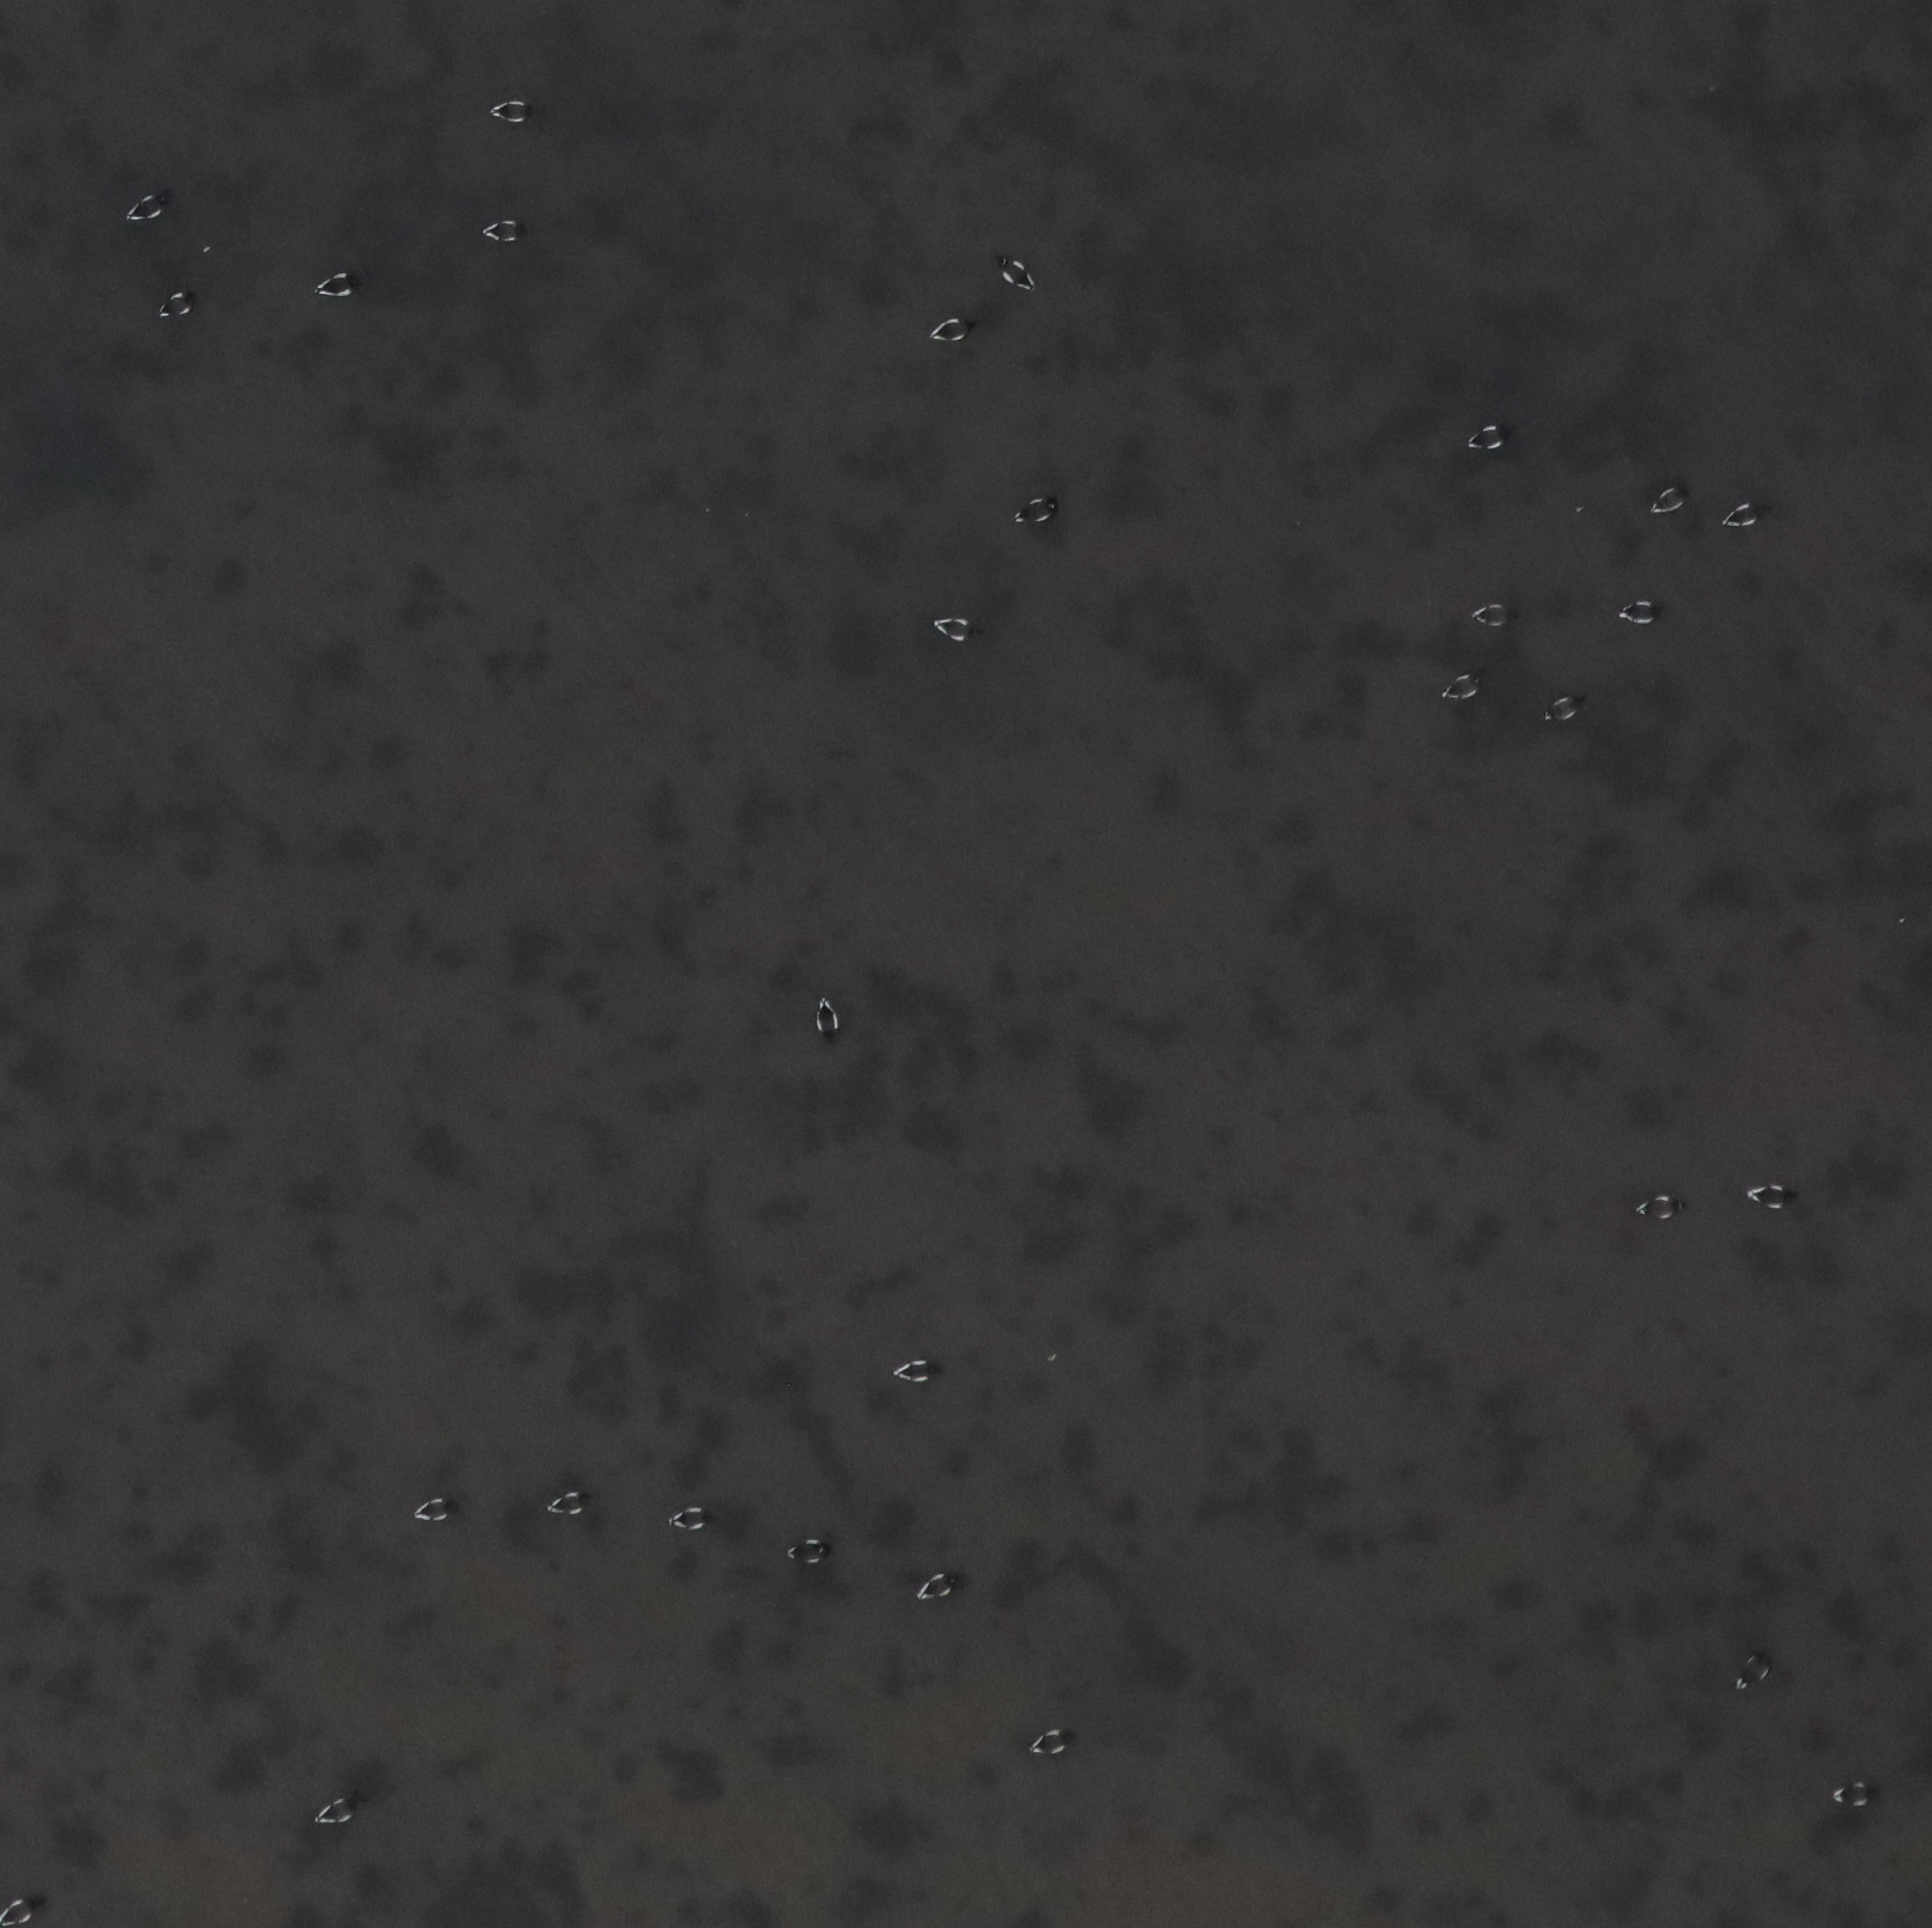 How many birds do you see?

30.